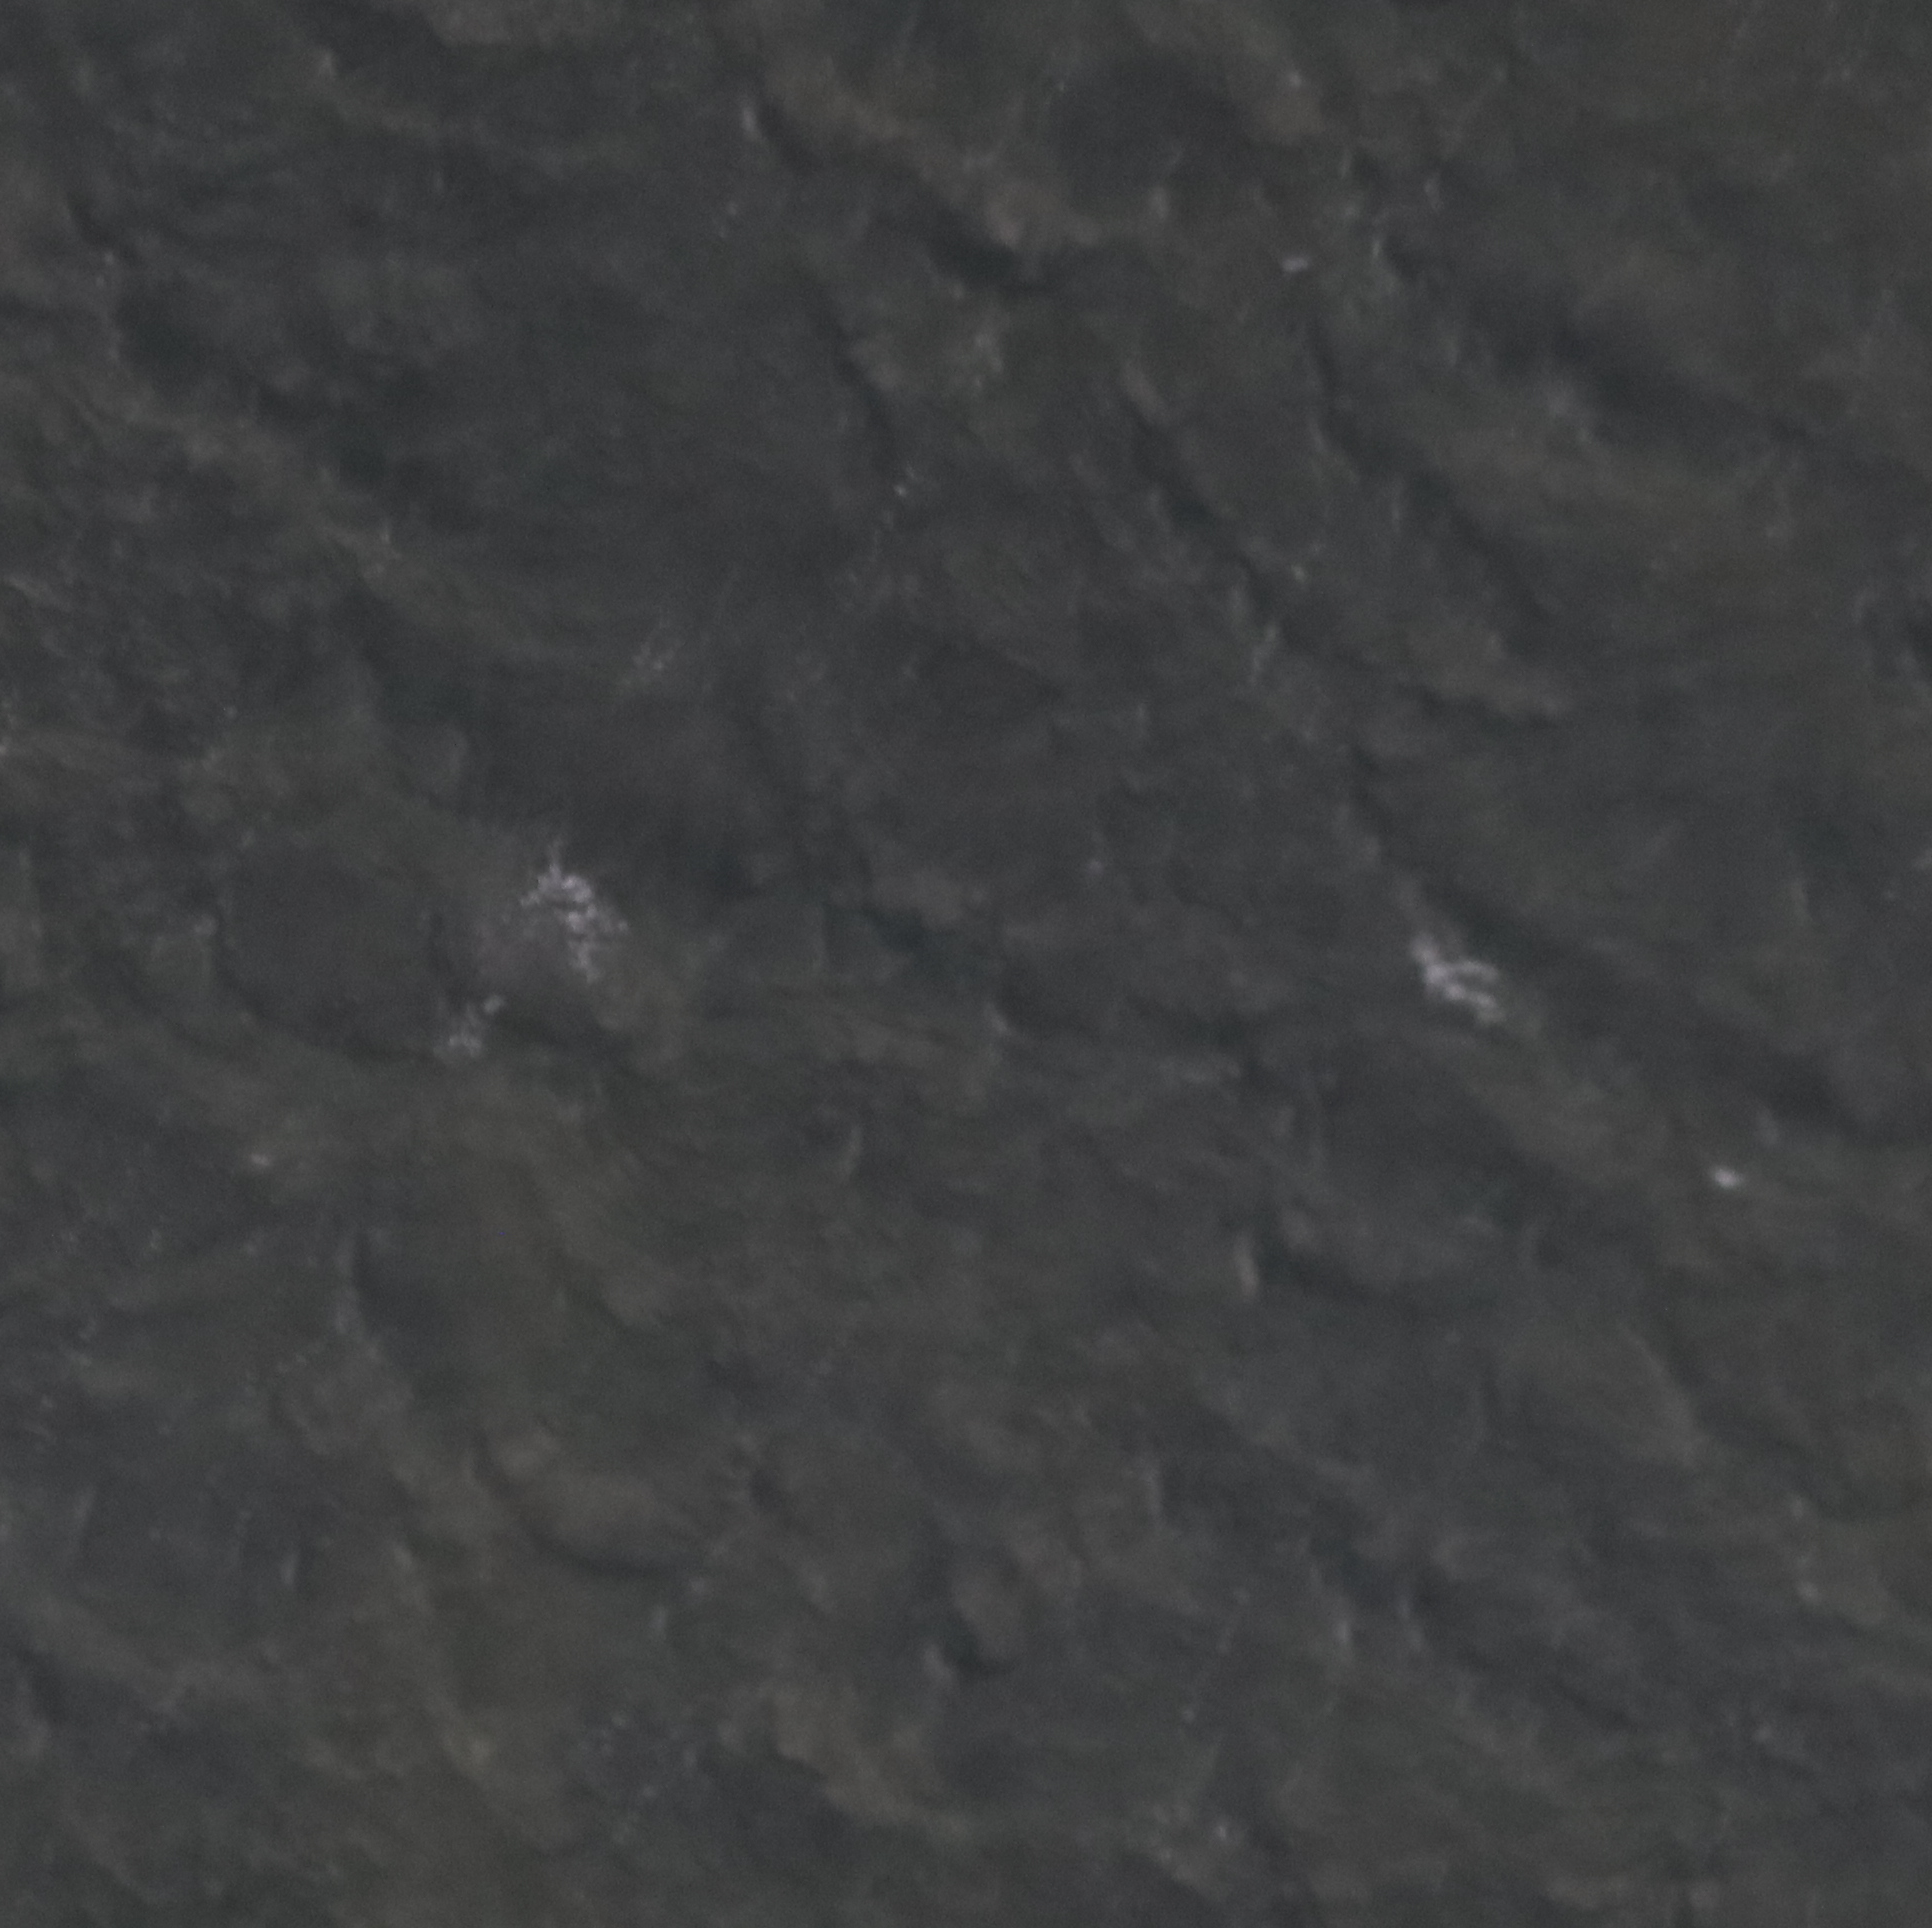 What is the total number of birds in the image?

0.